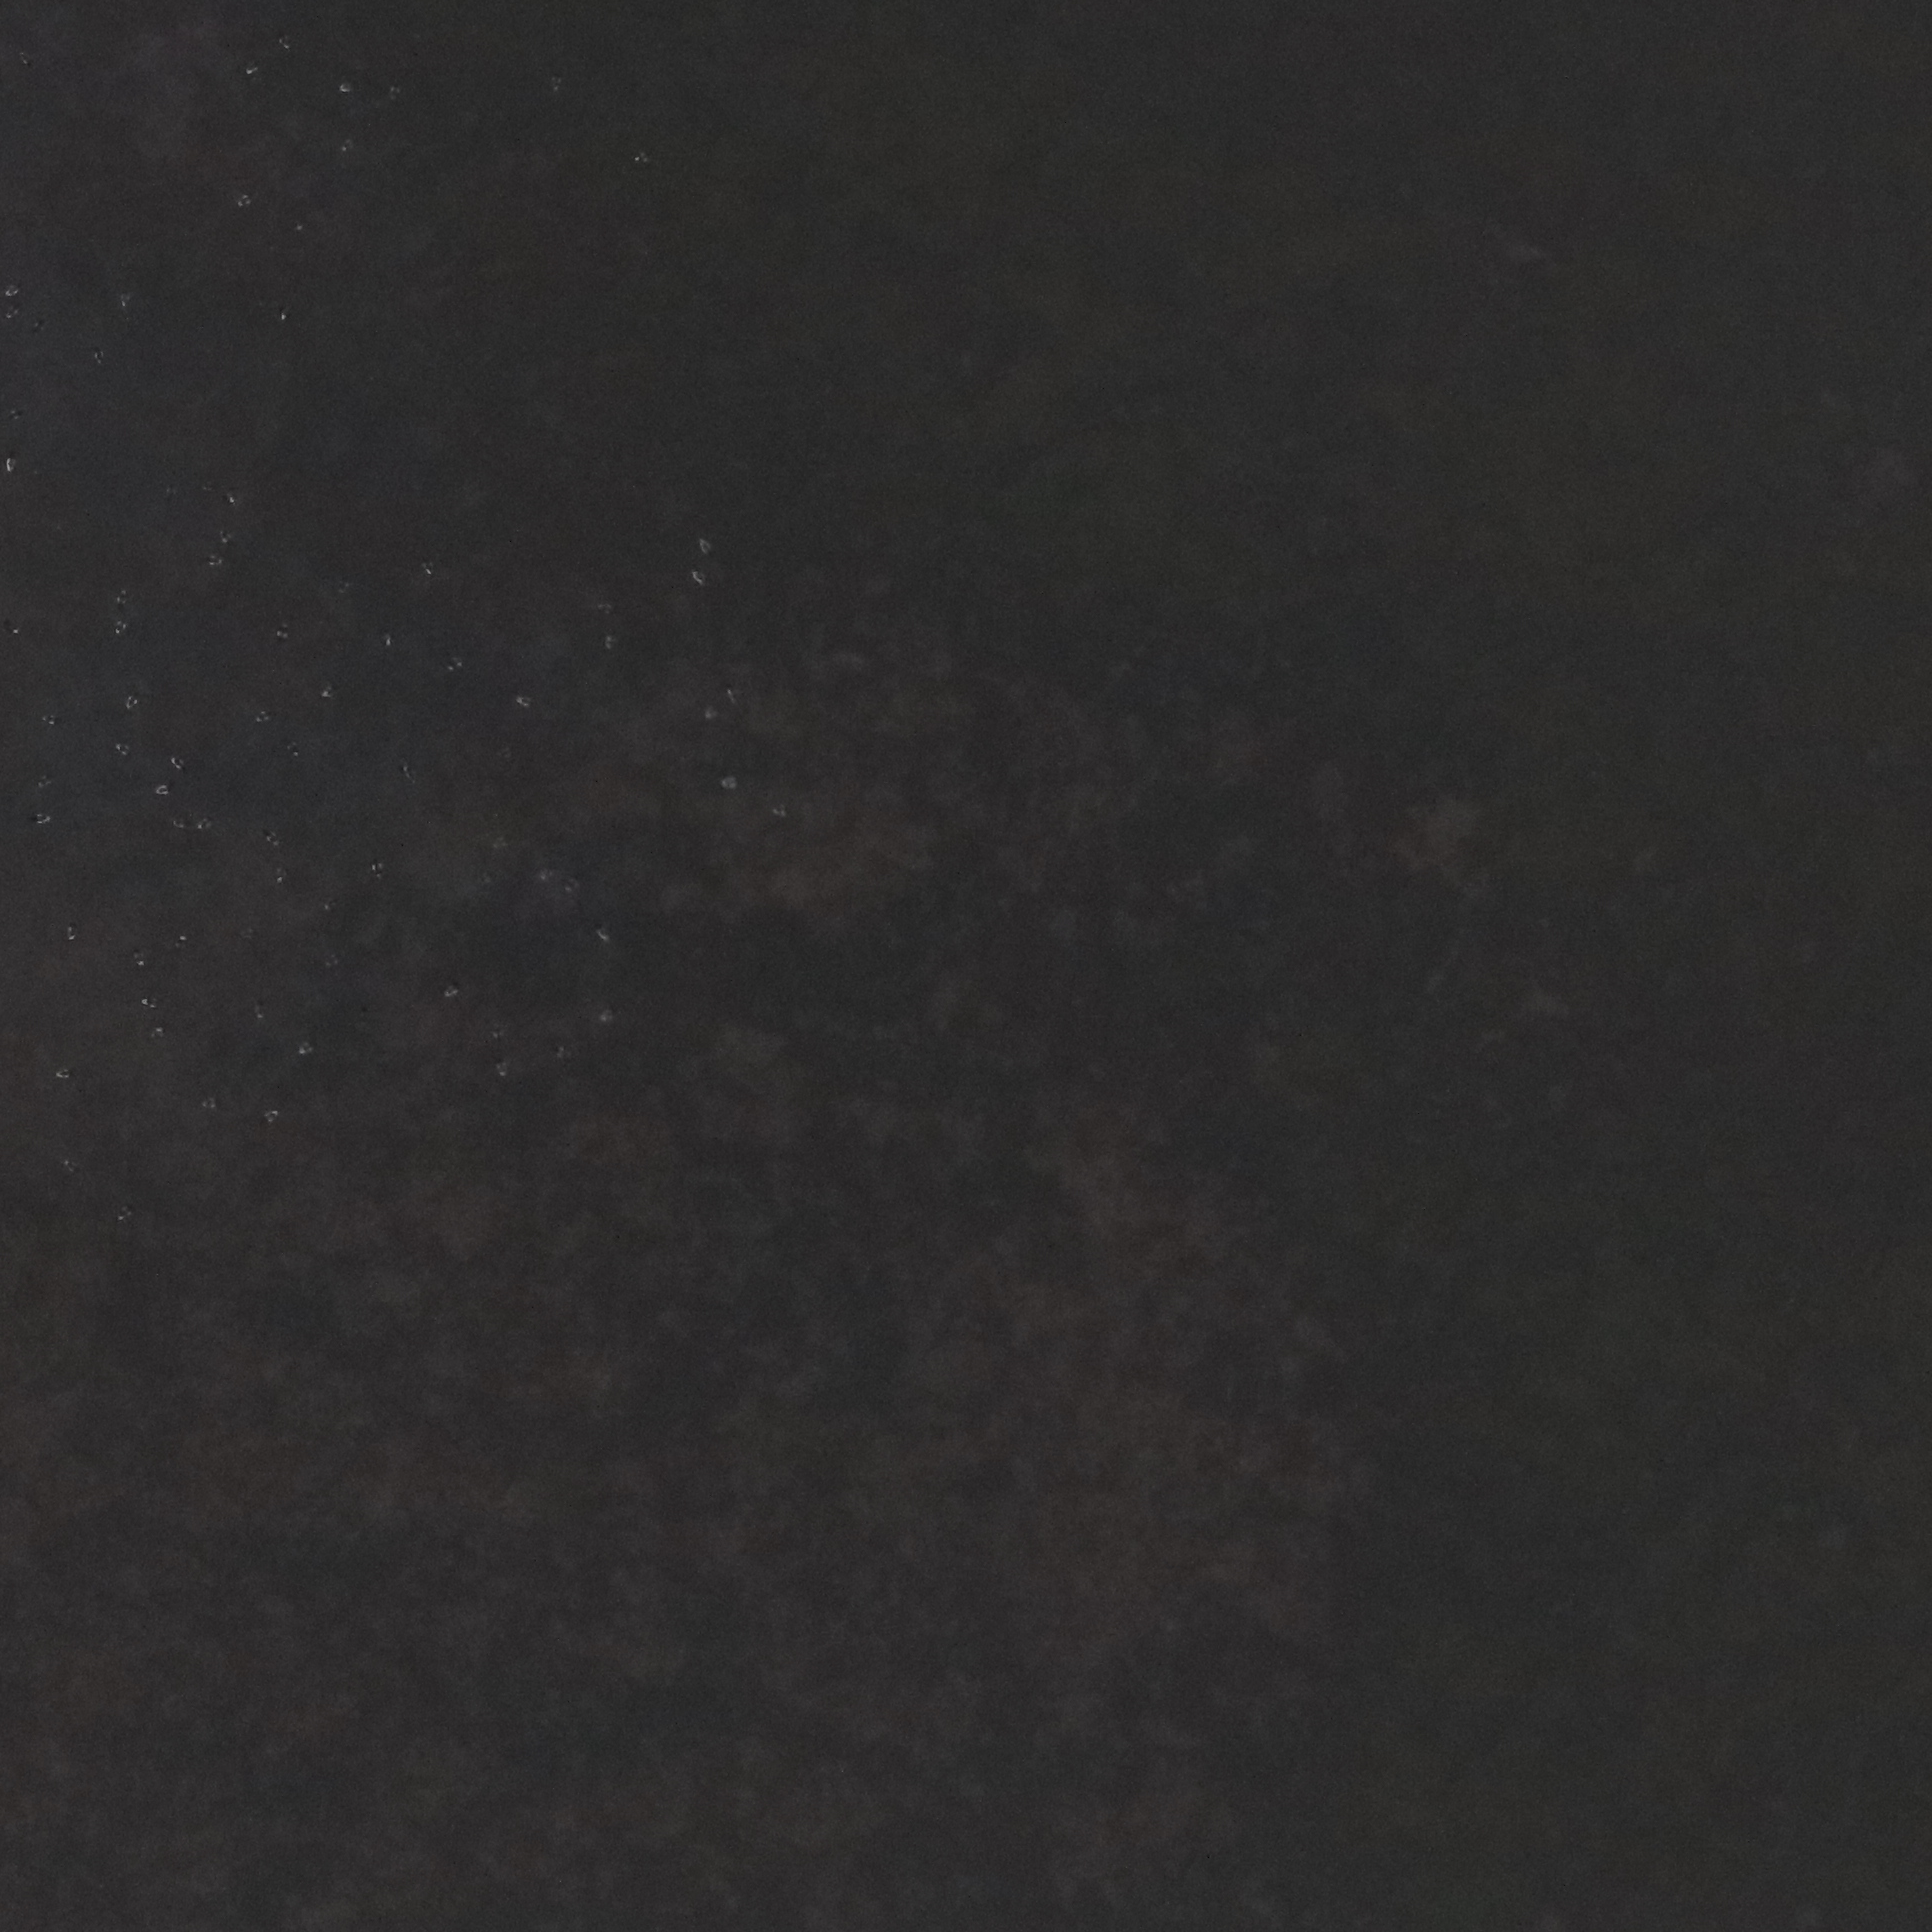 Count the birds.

82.